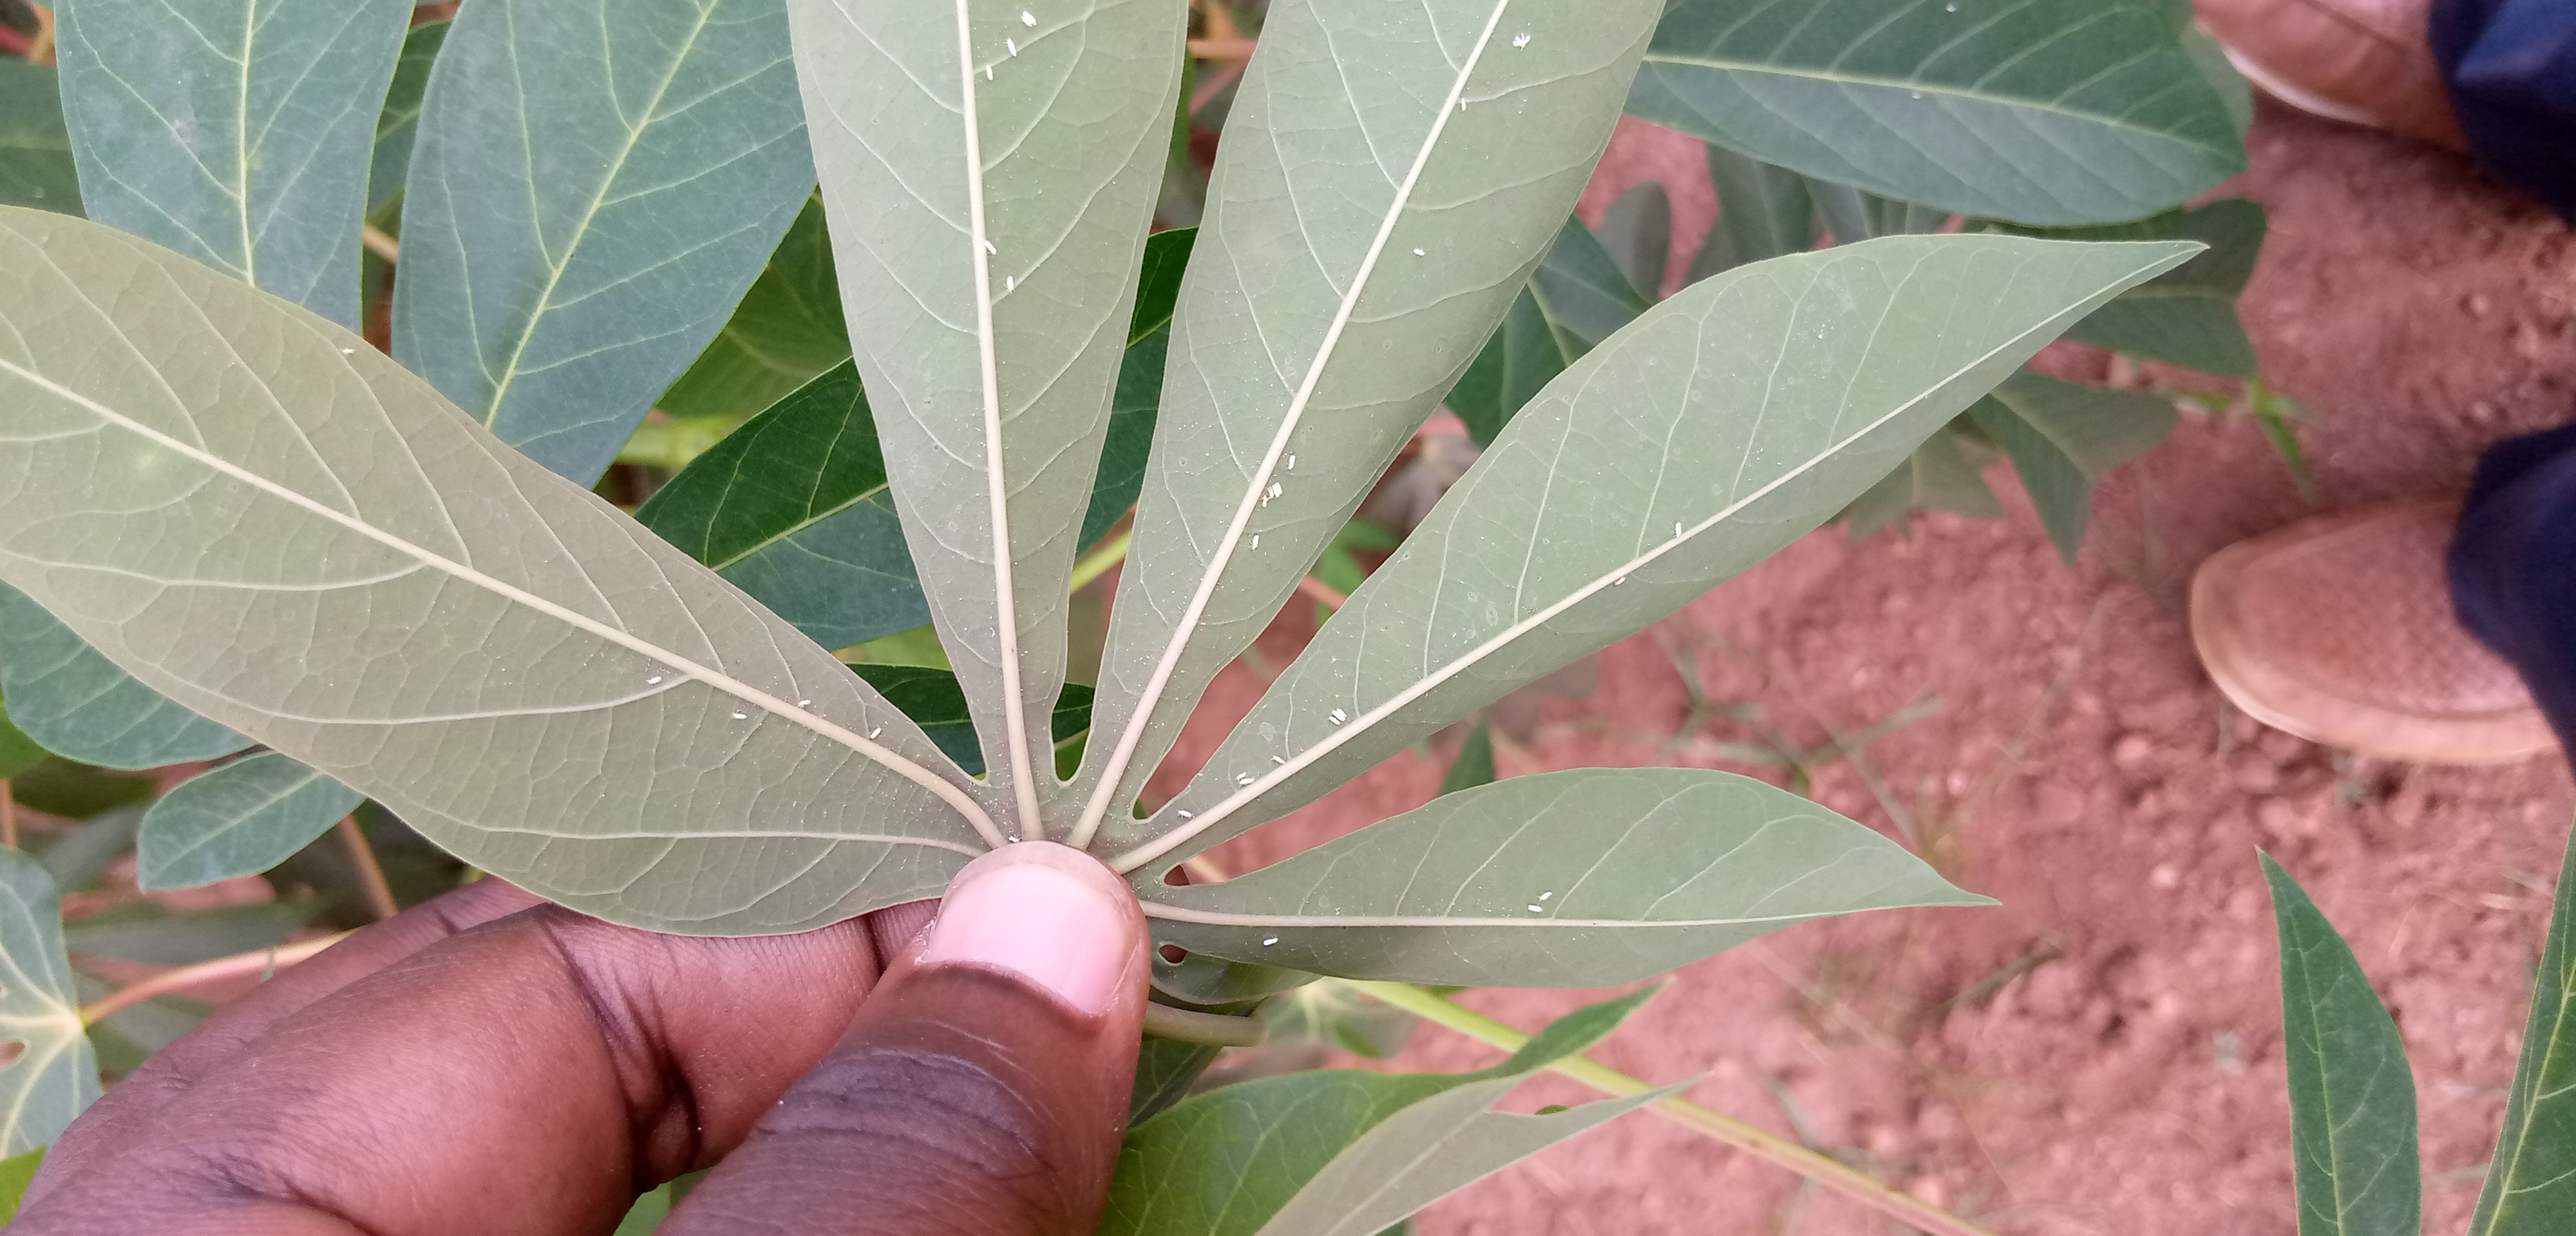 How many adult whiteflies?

30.